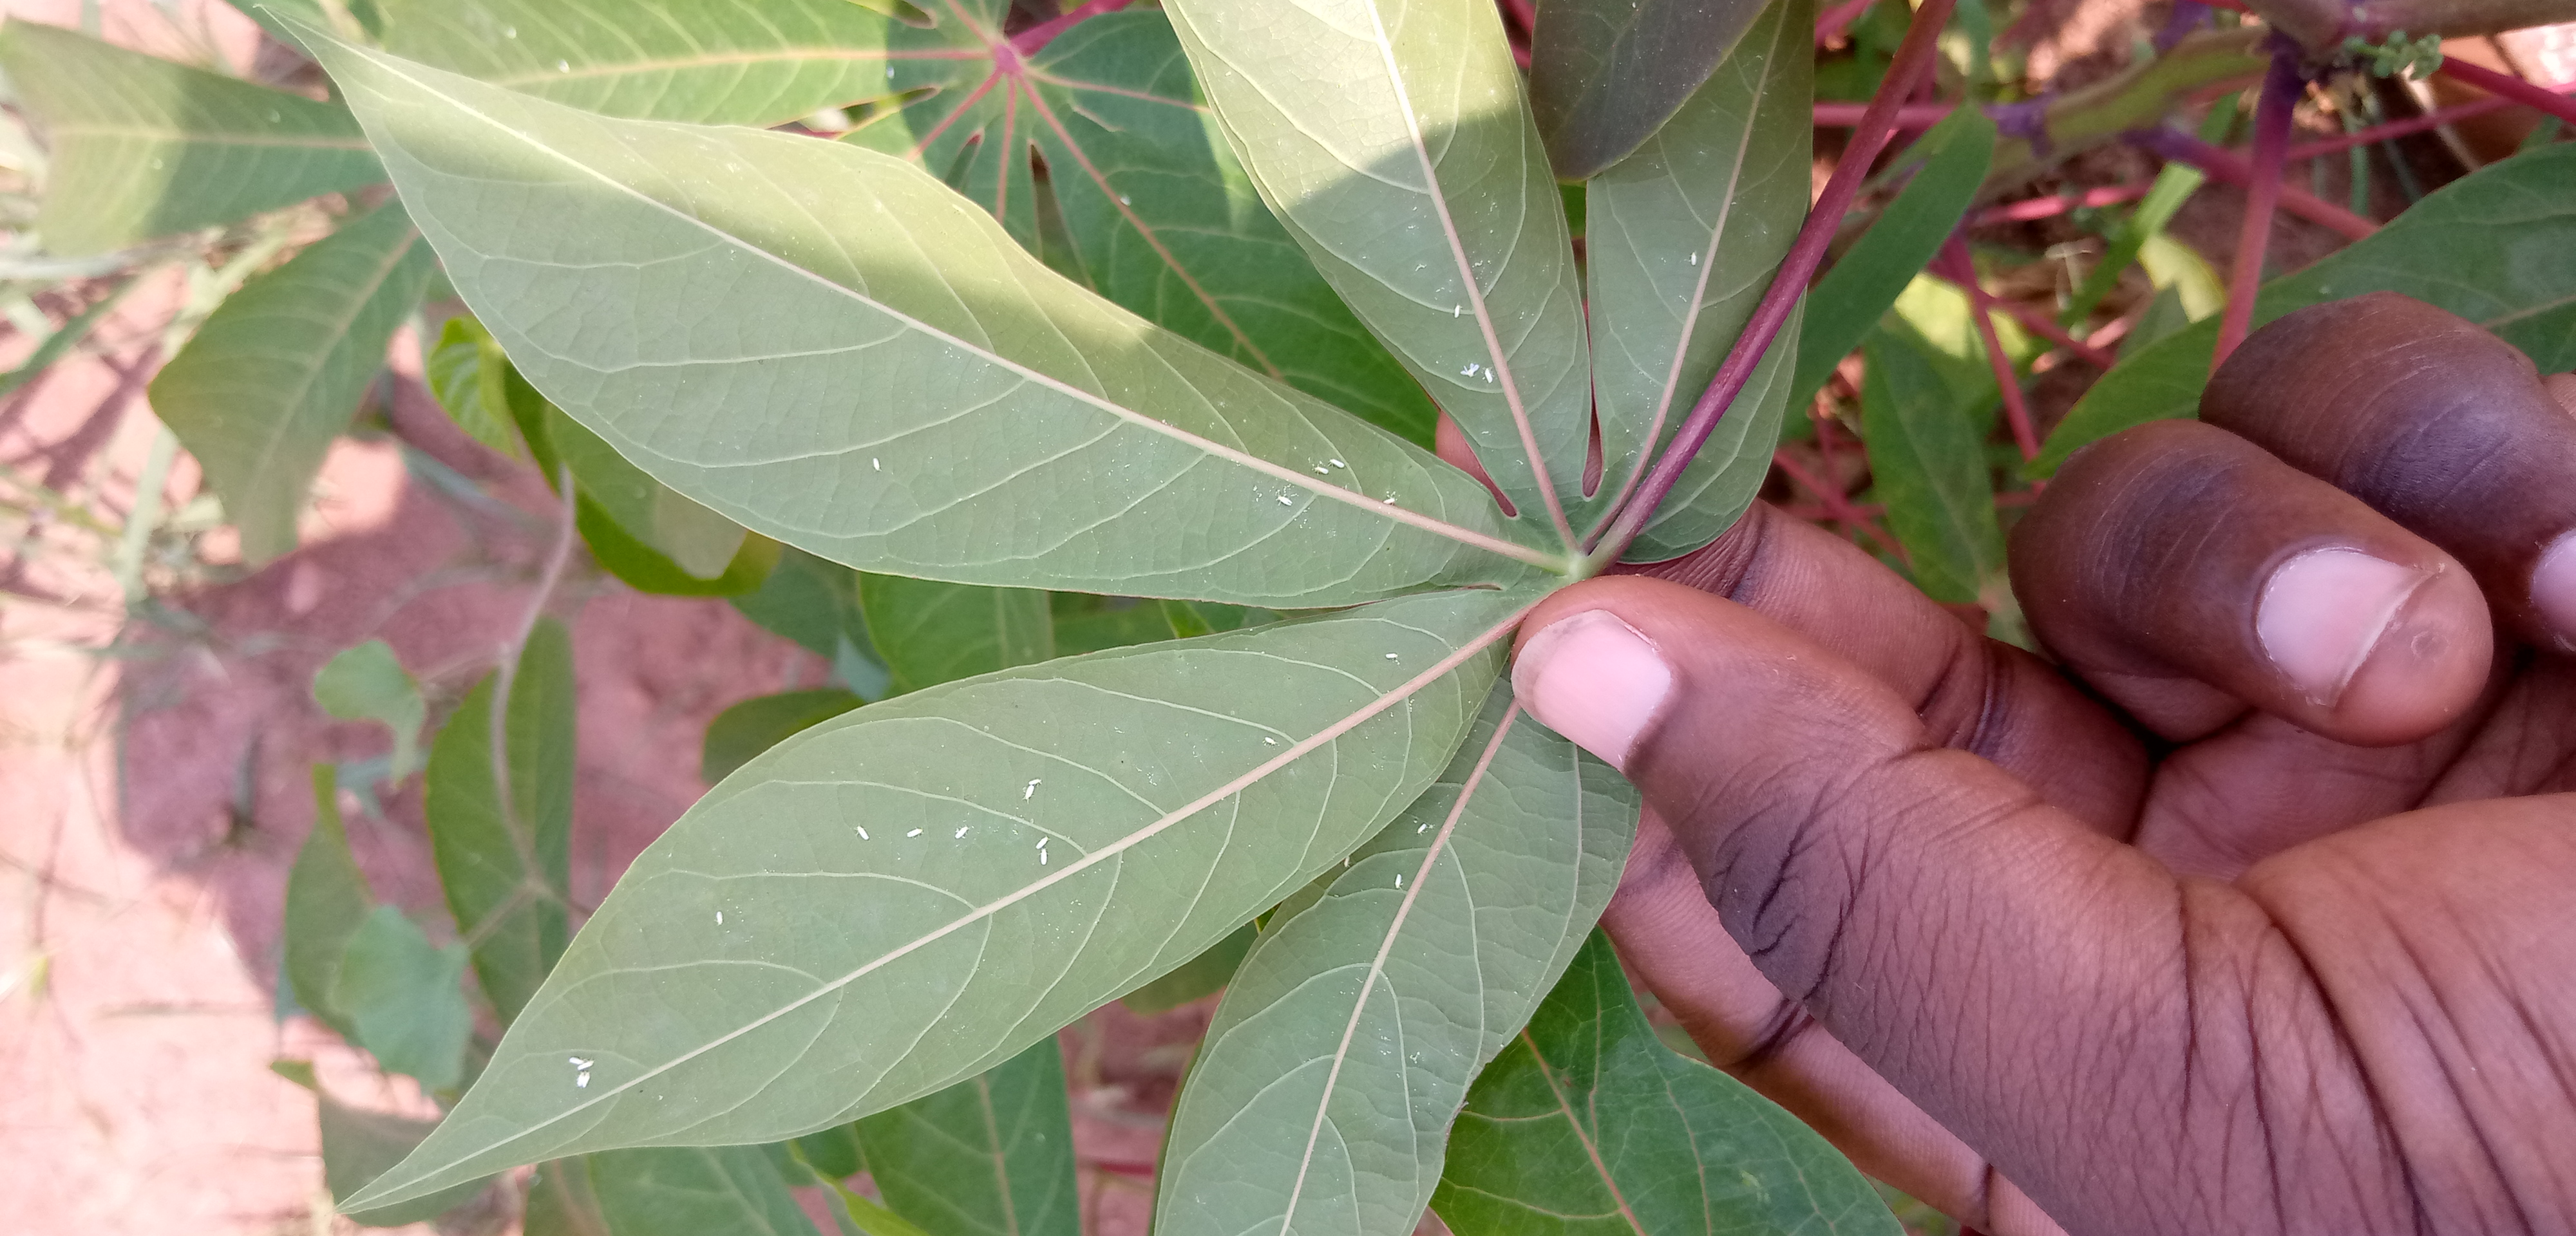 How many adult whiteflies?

26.